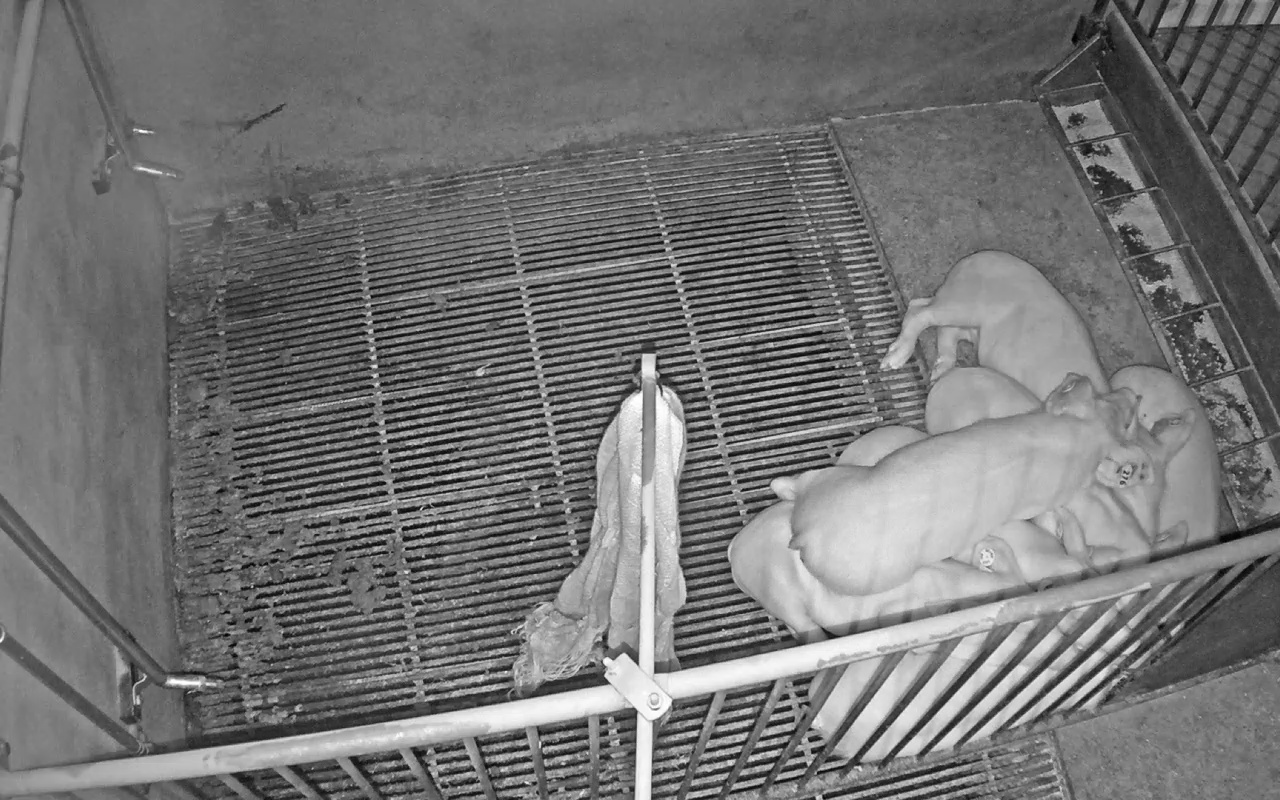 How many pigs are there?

7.